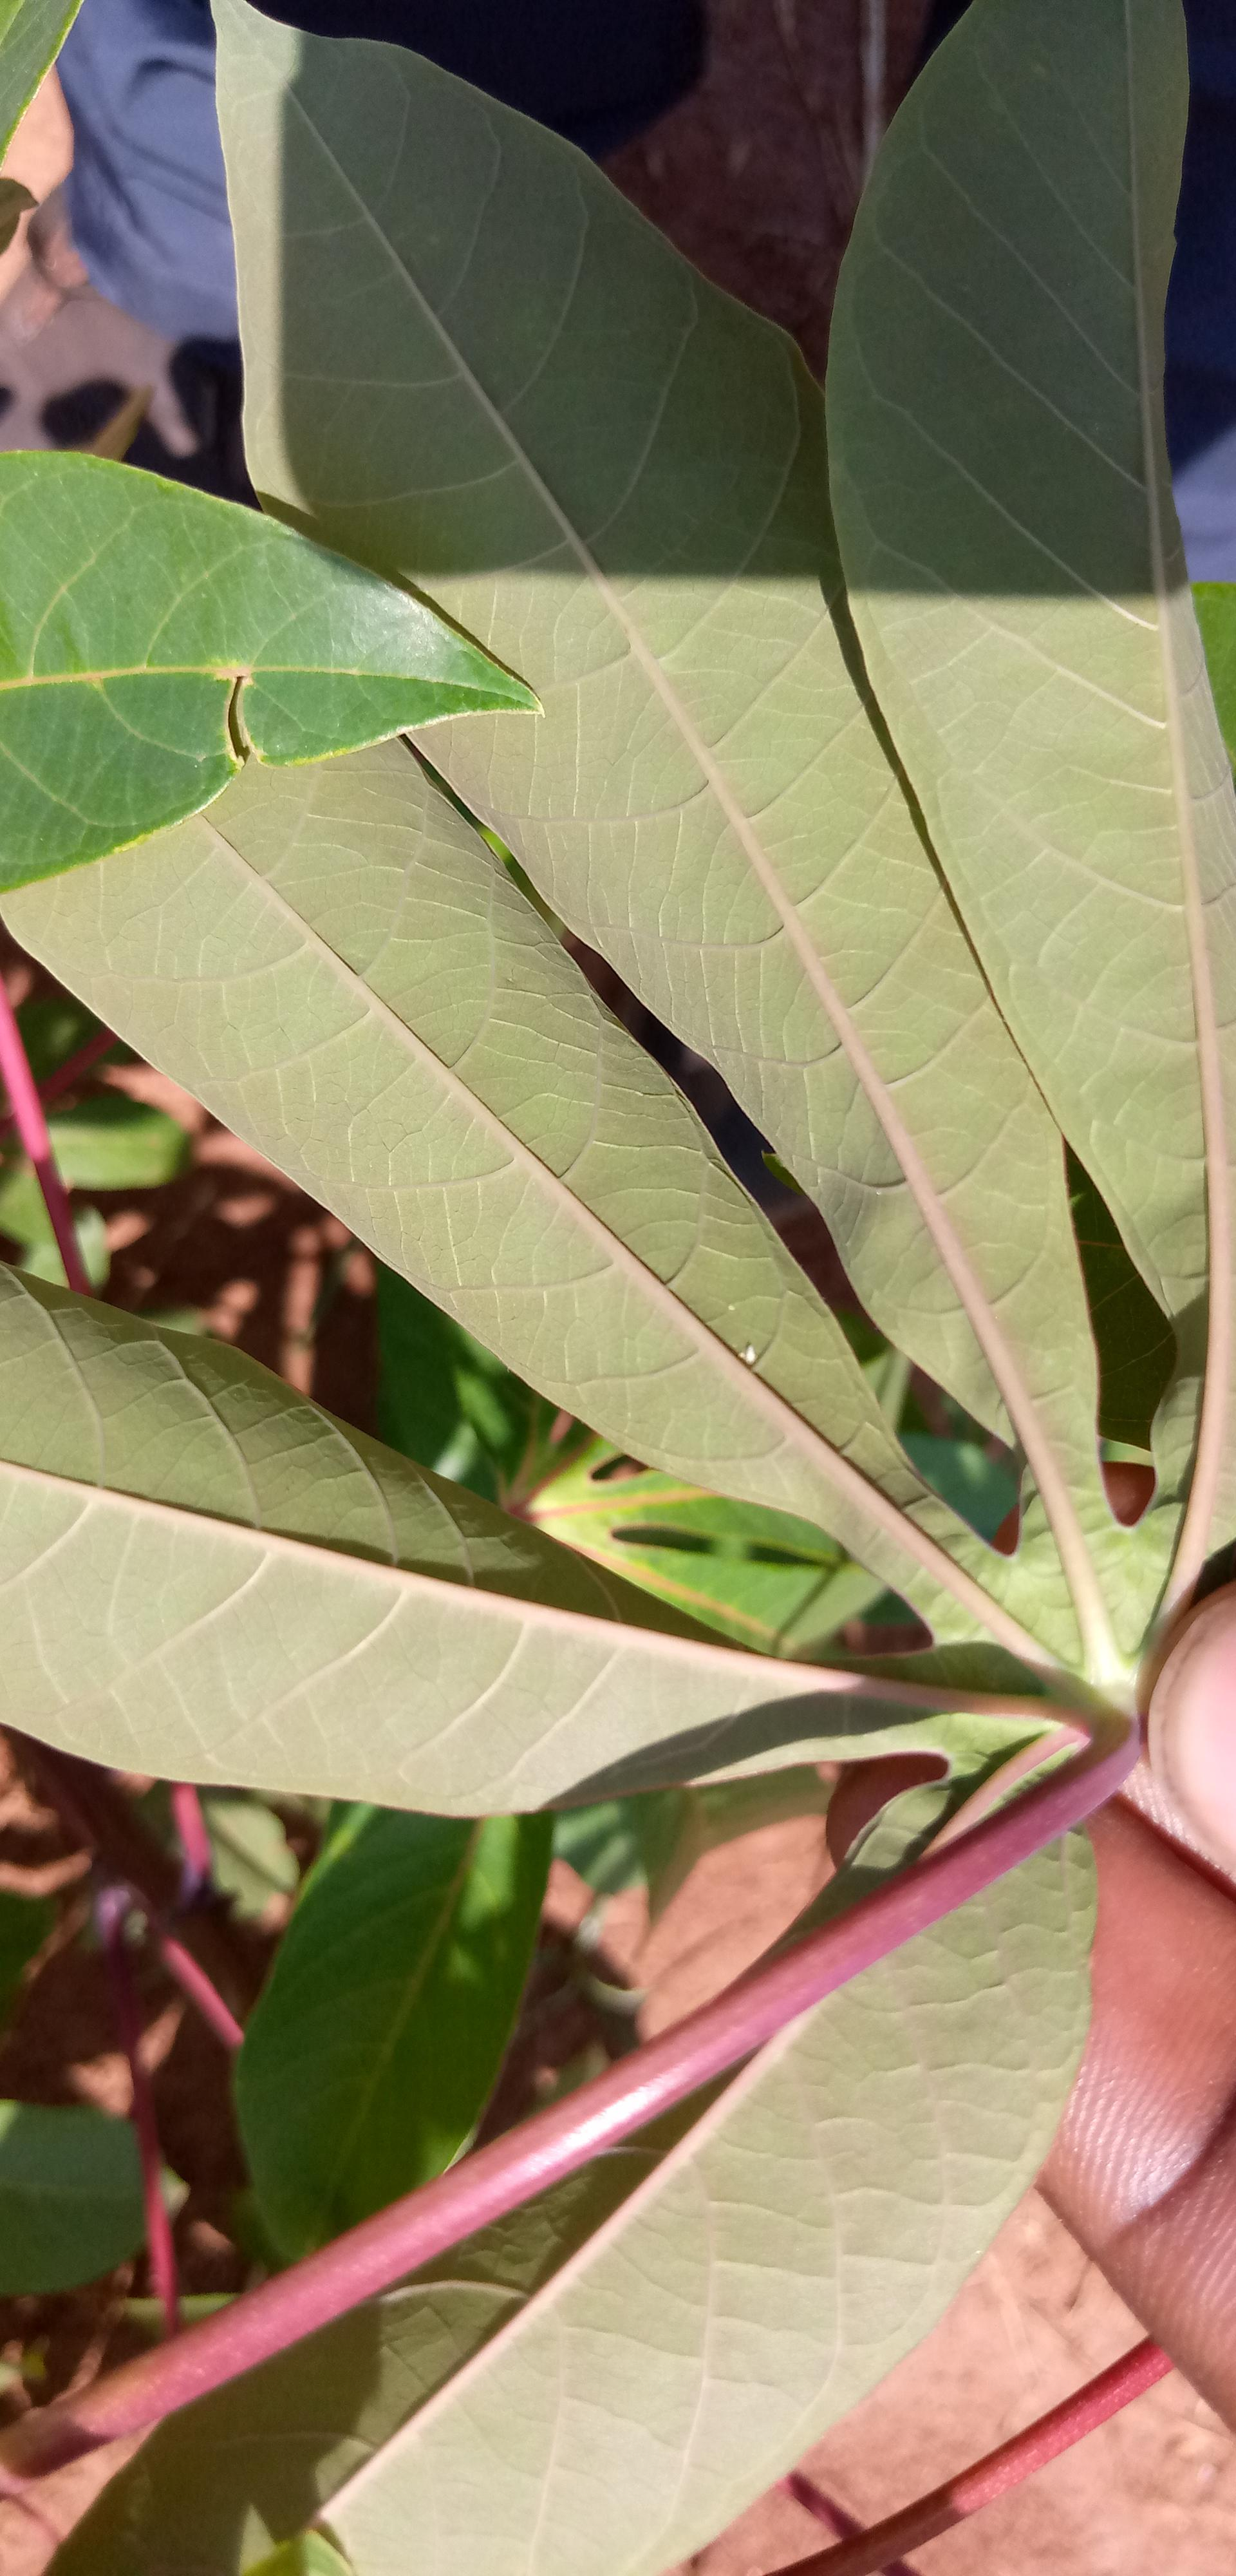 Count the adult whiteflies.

1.